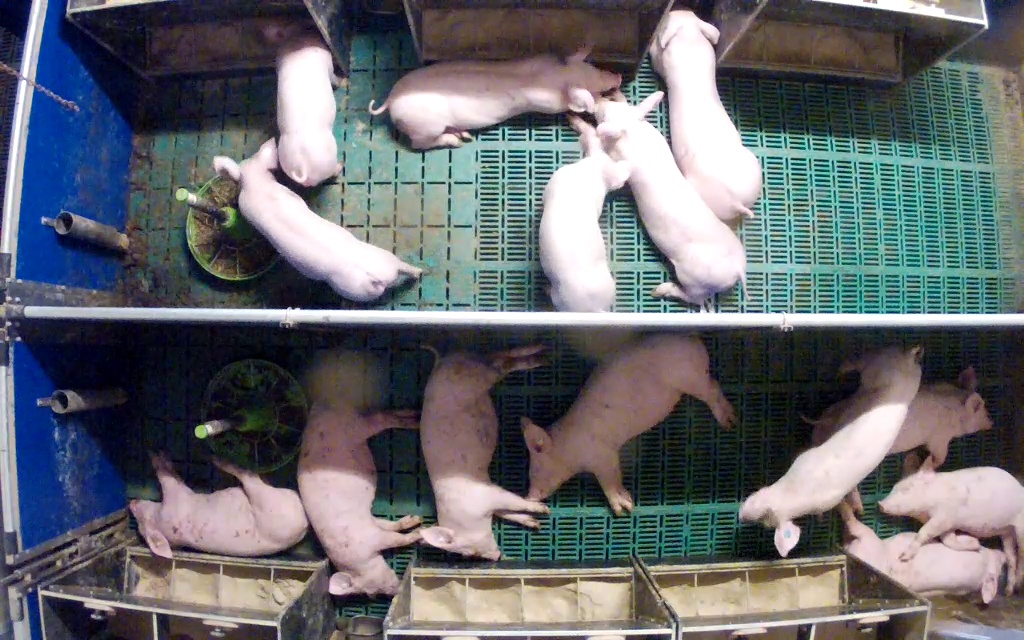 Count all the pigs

14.